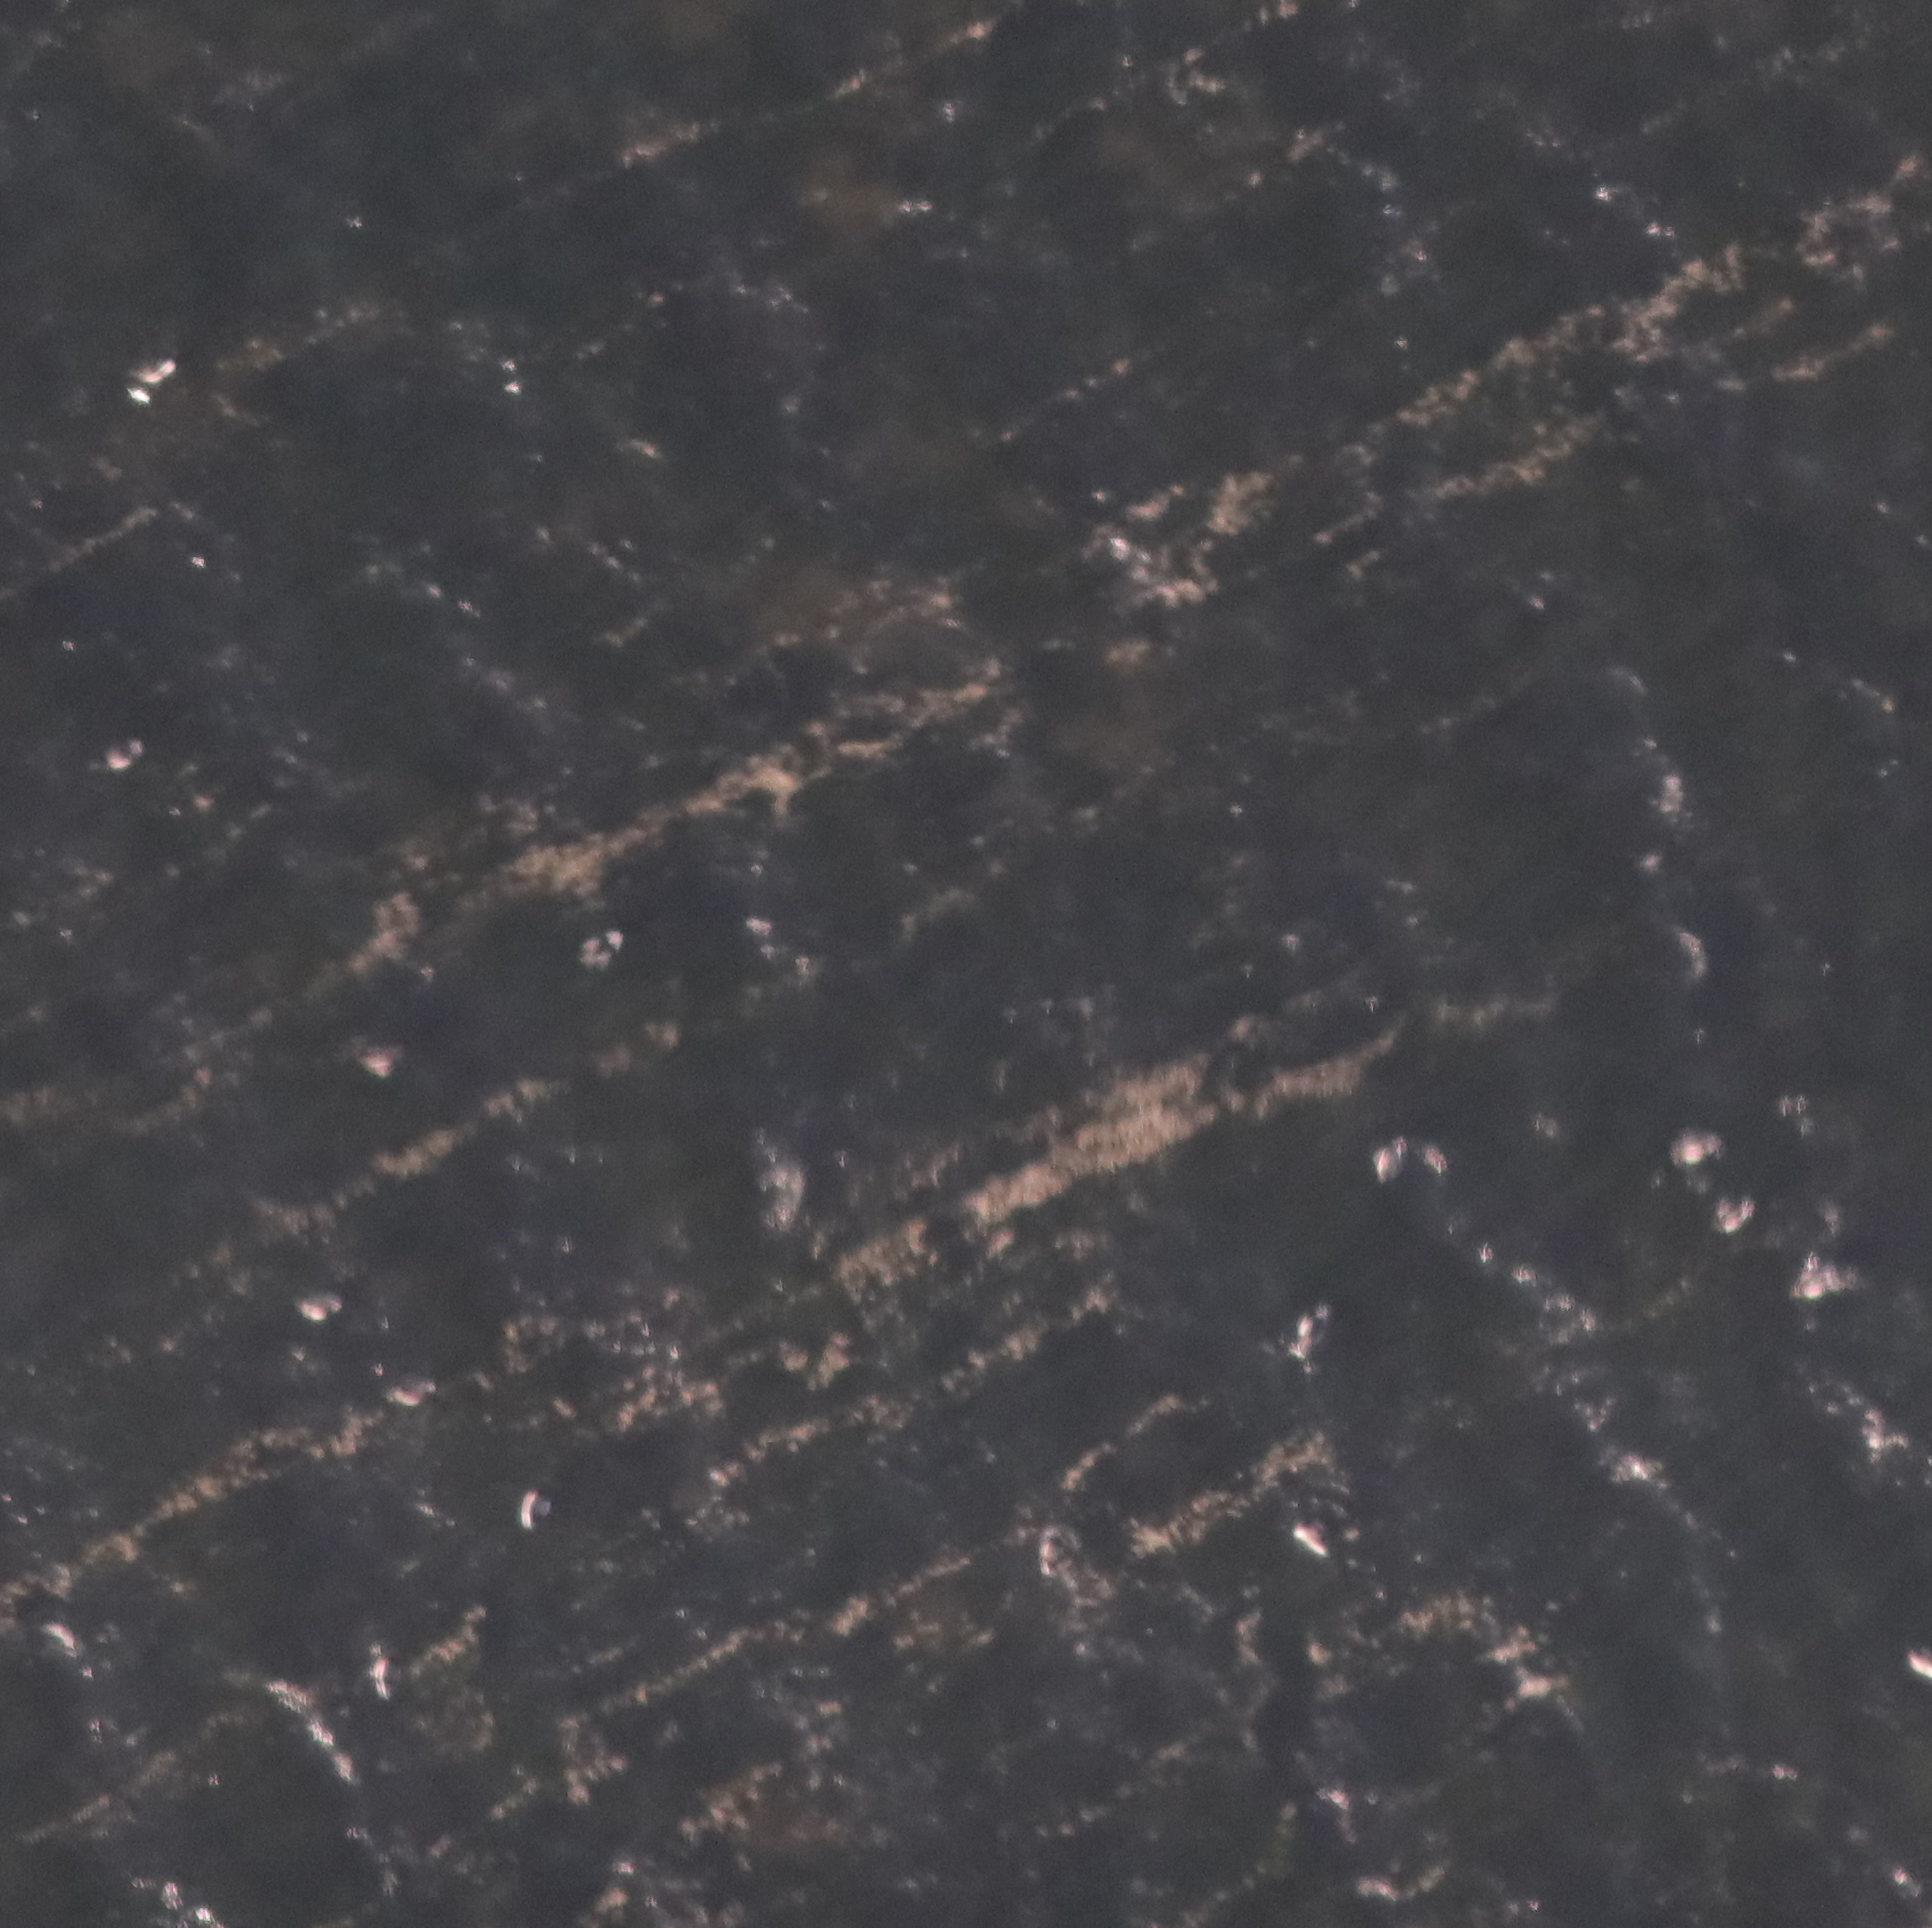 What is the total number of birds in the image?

13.